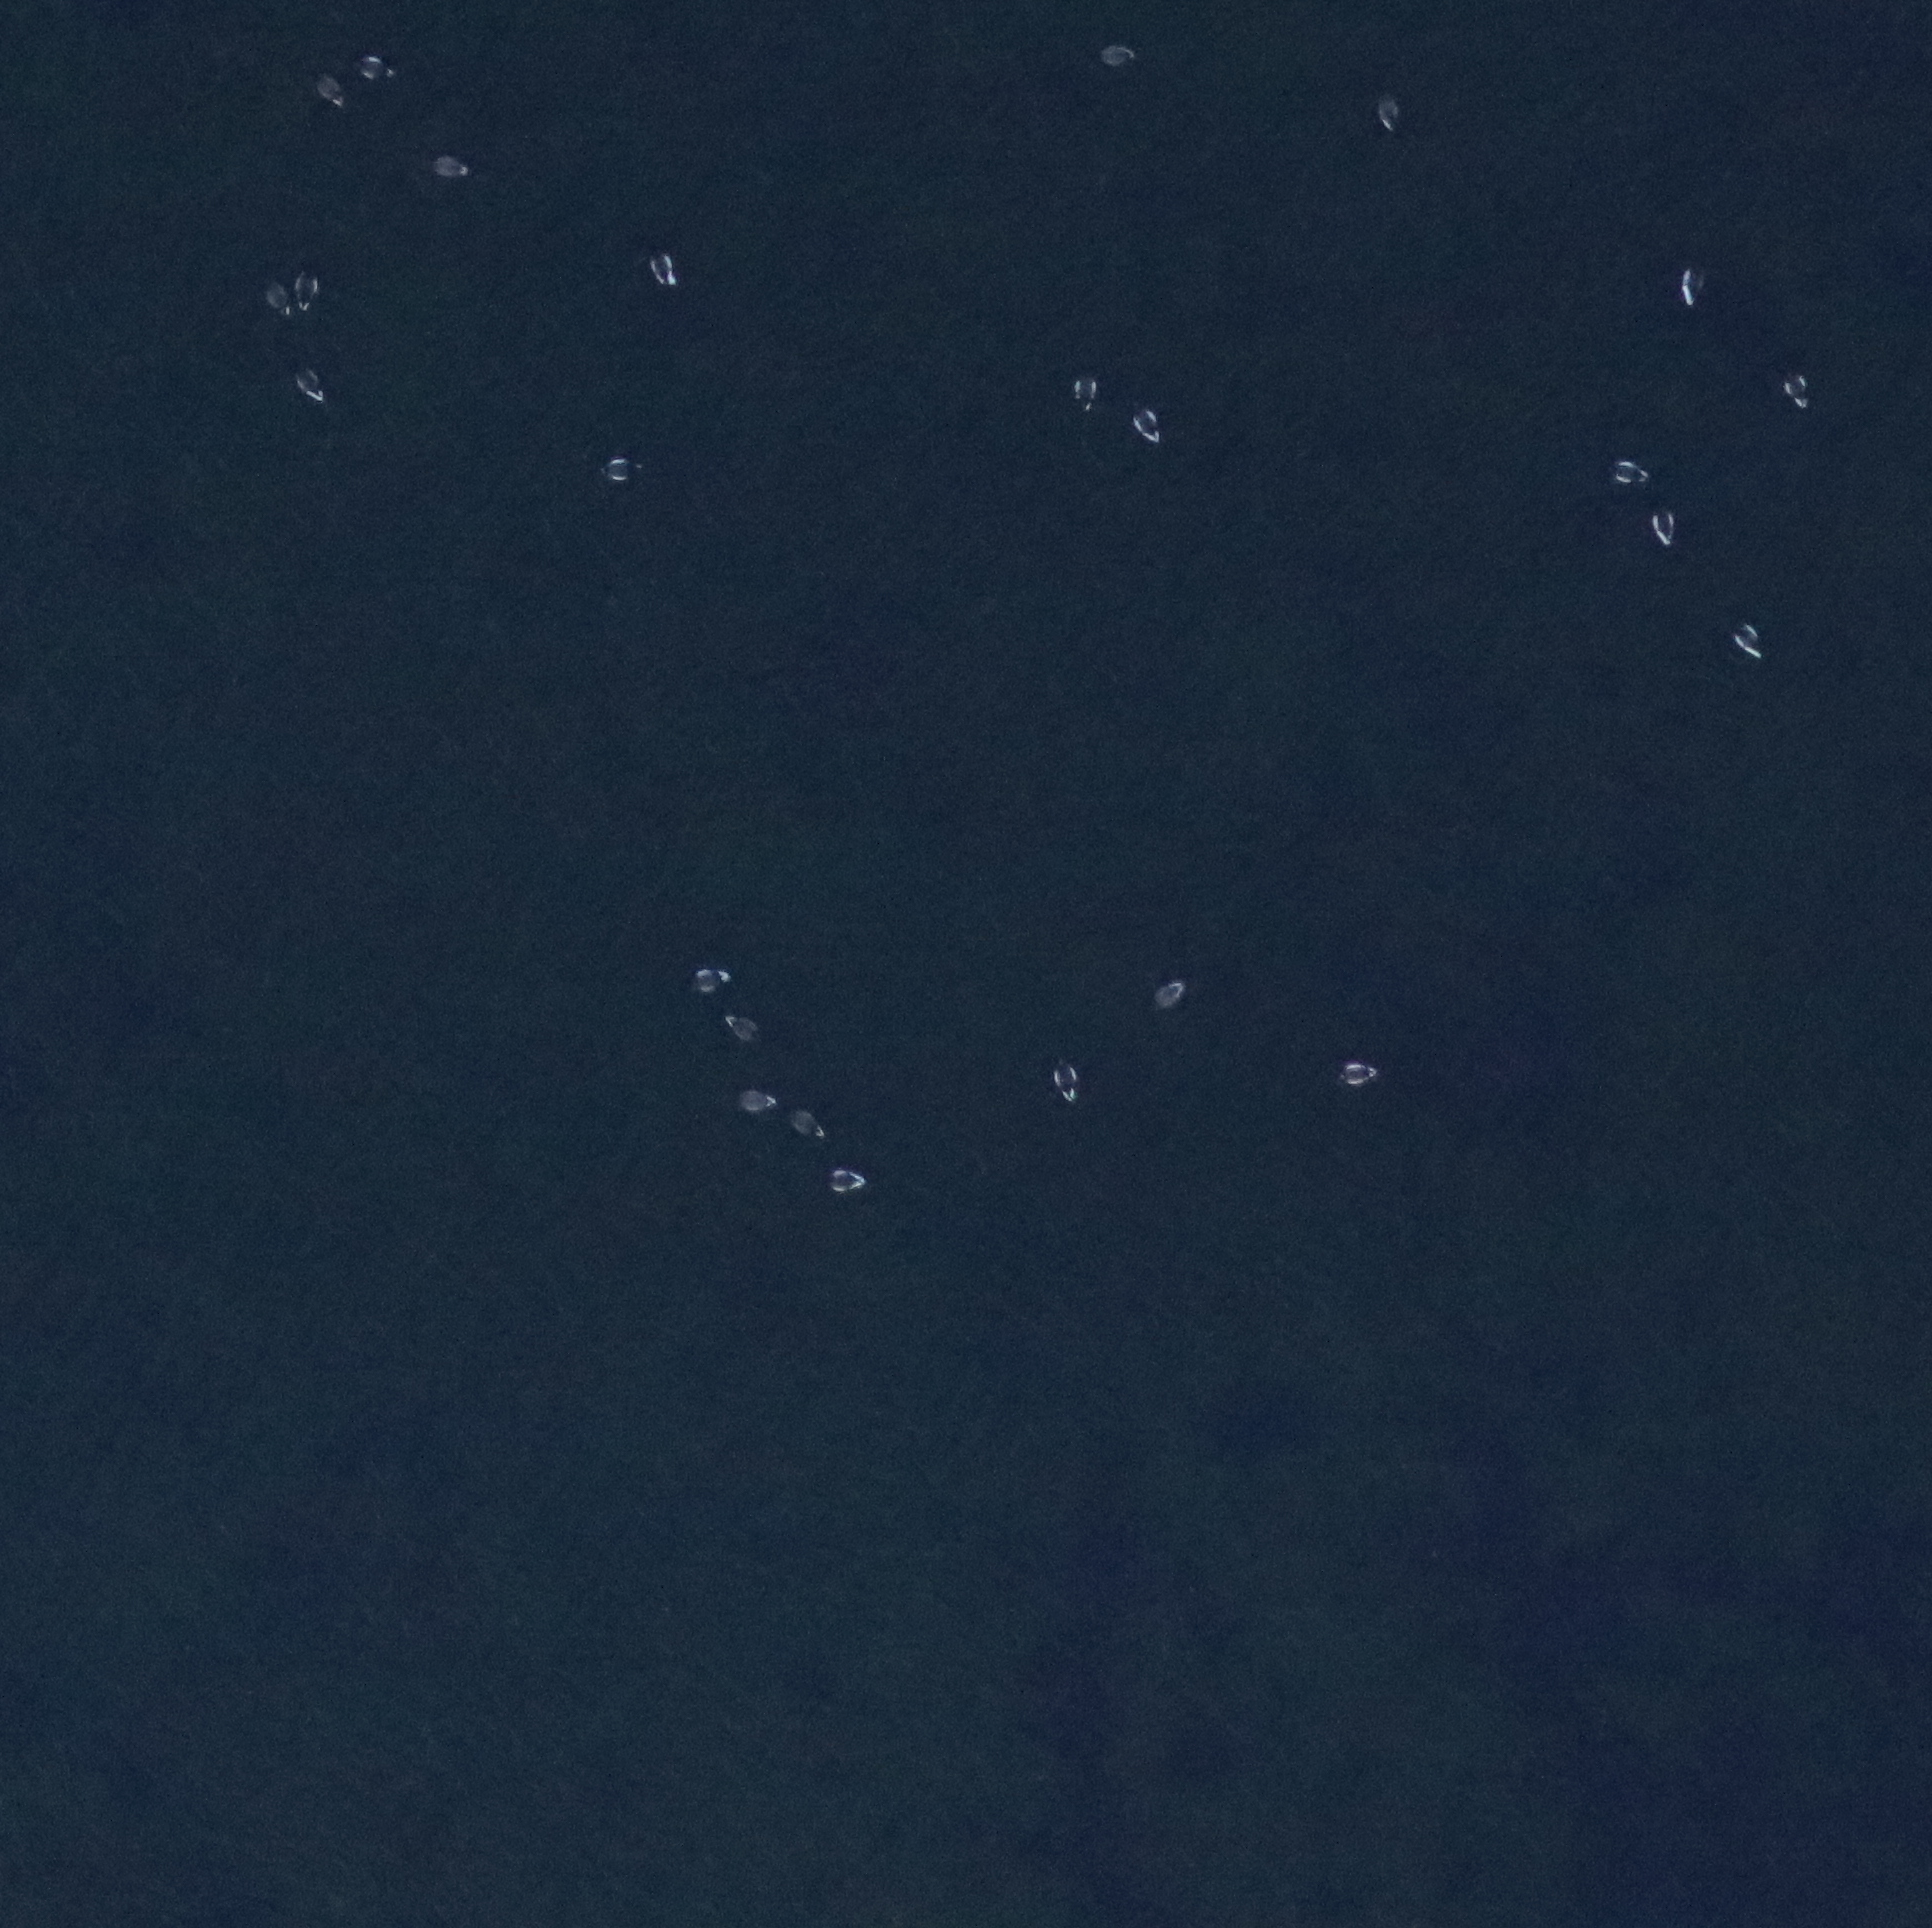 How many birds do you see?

25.